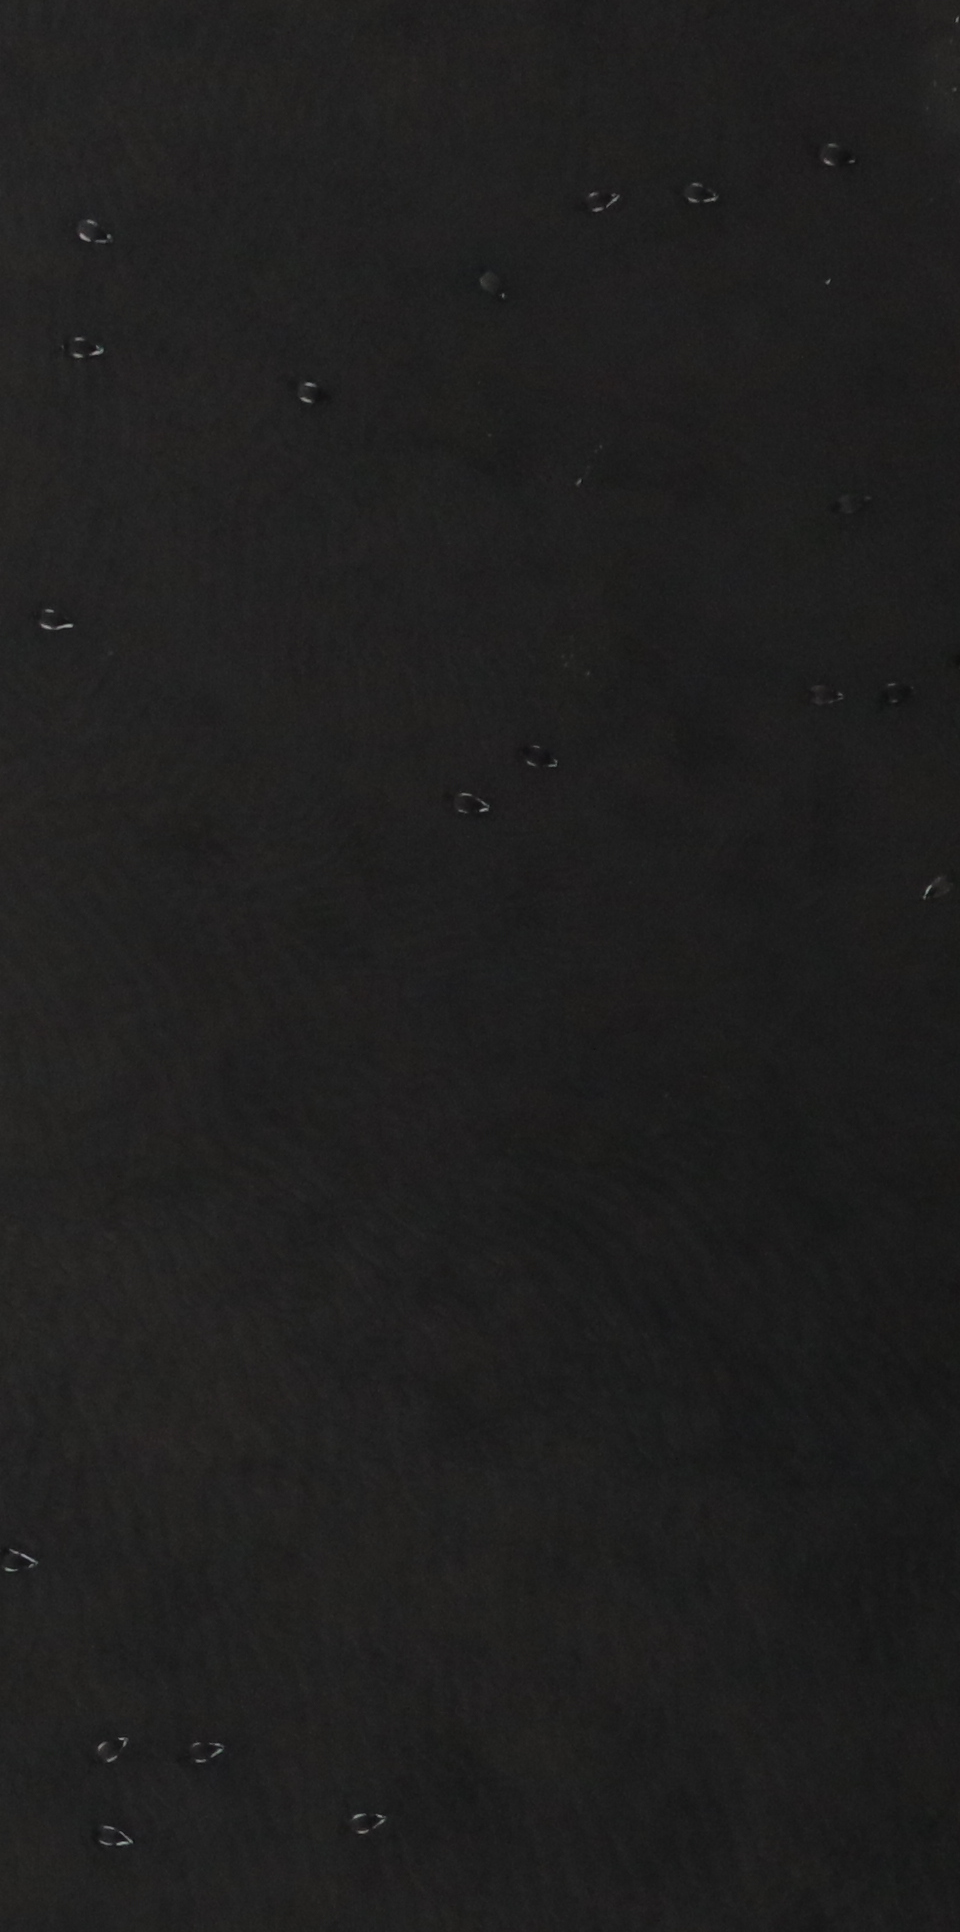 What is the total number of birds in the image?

19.